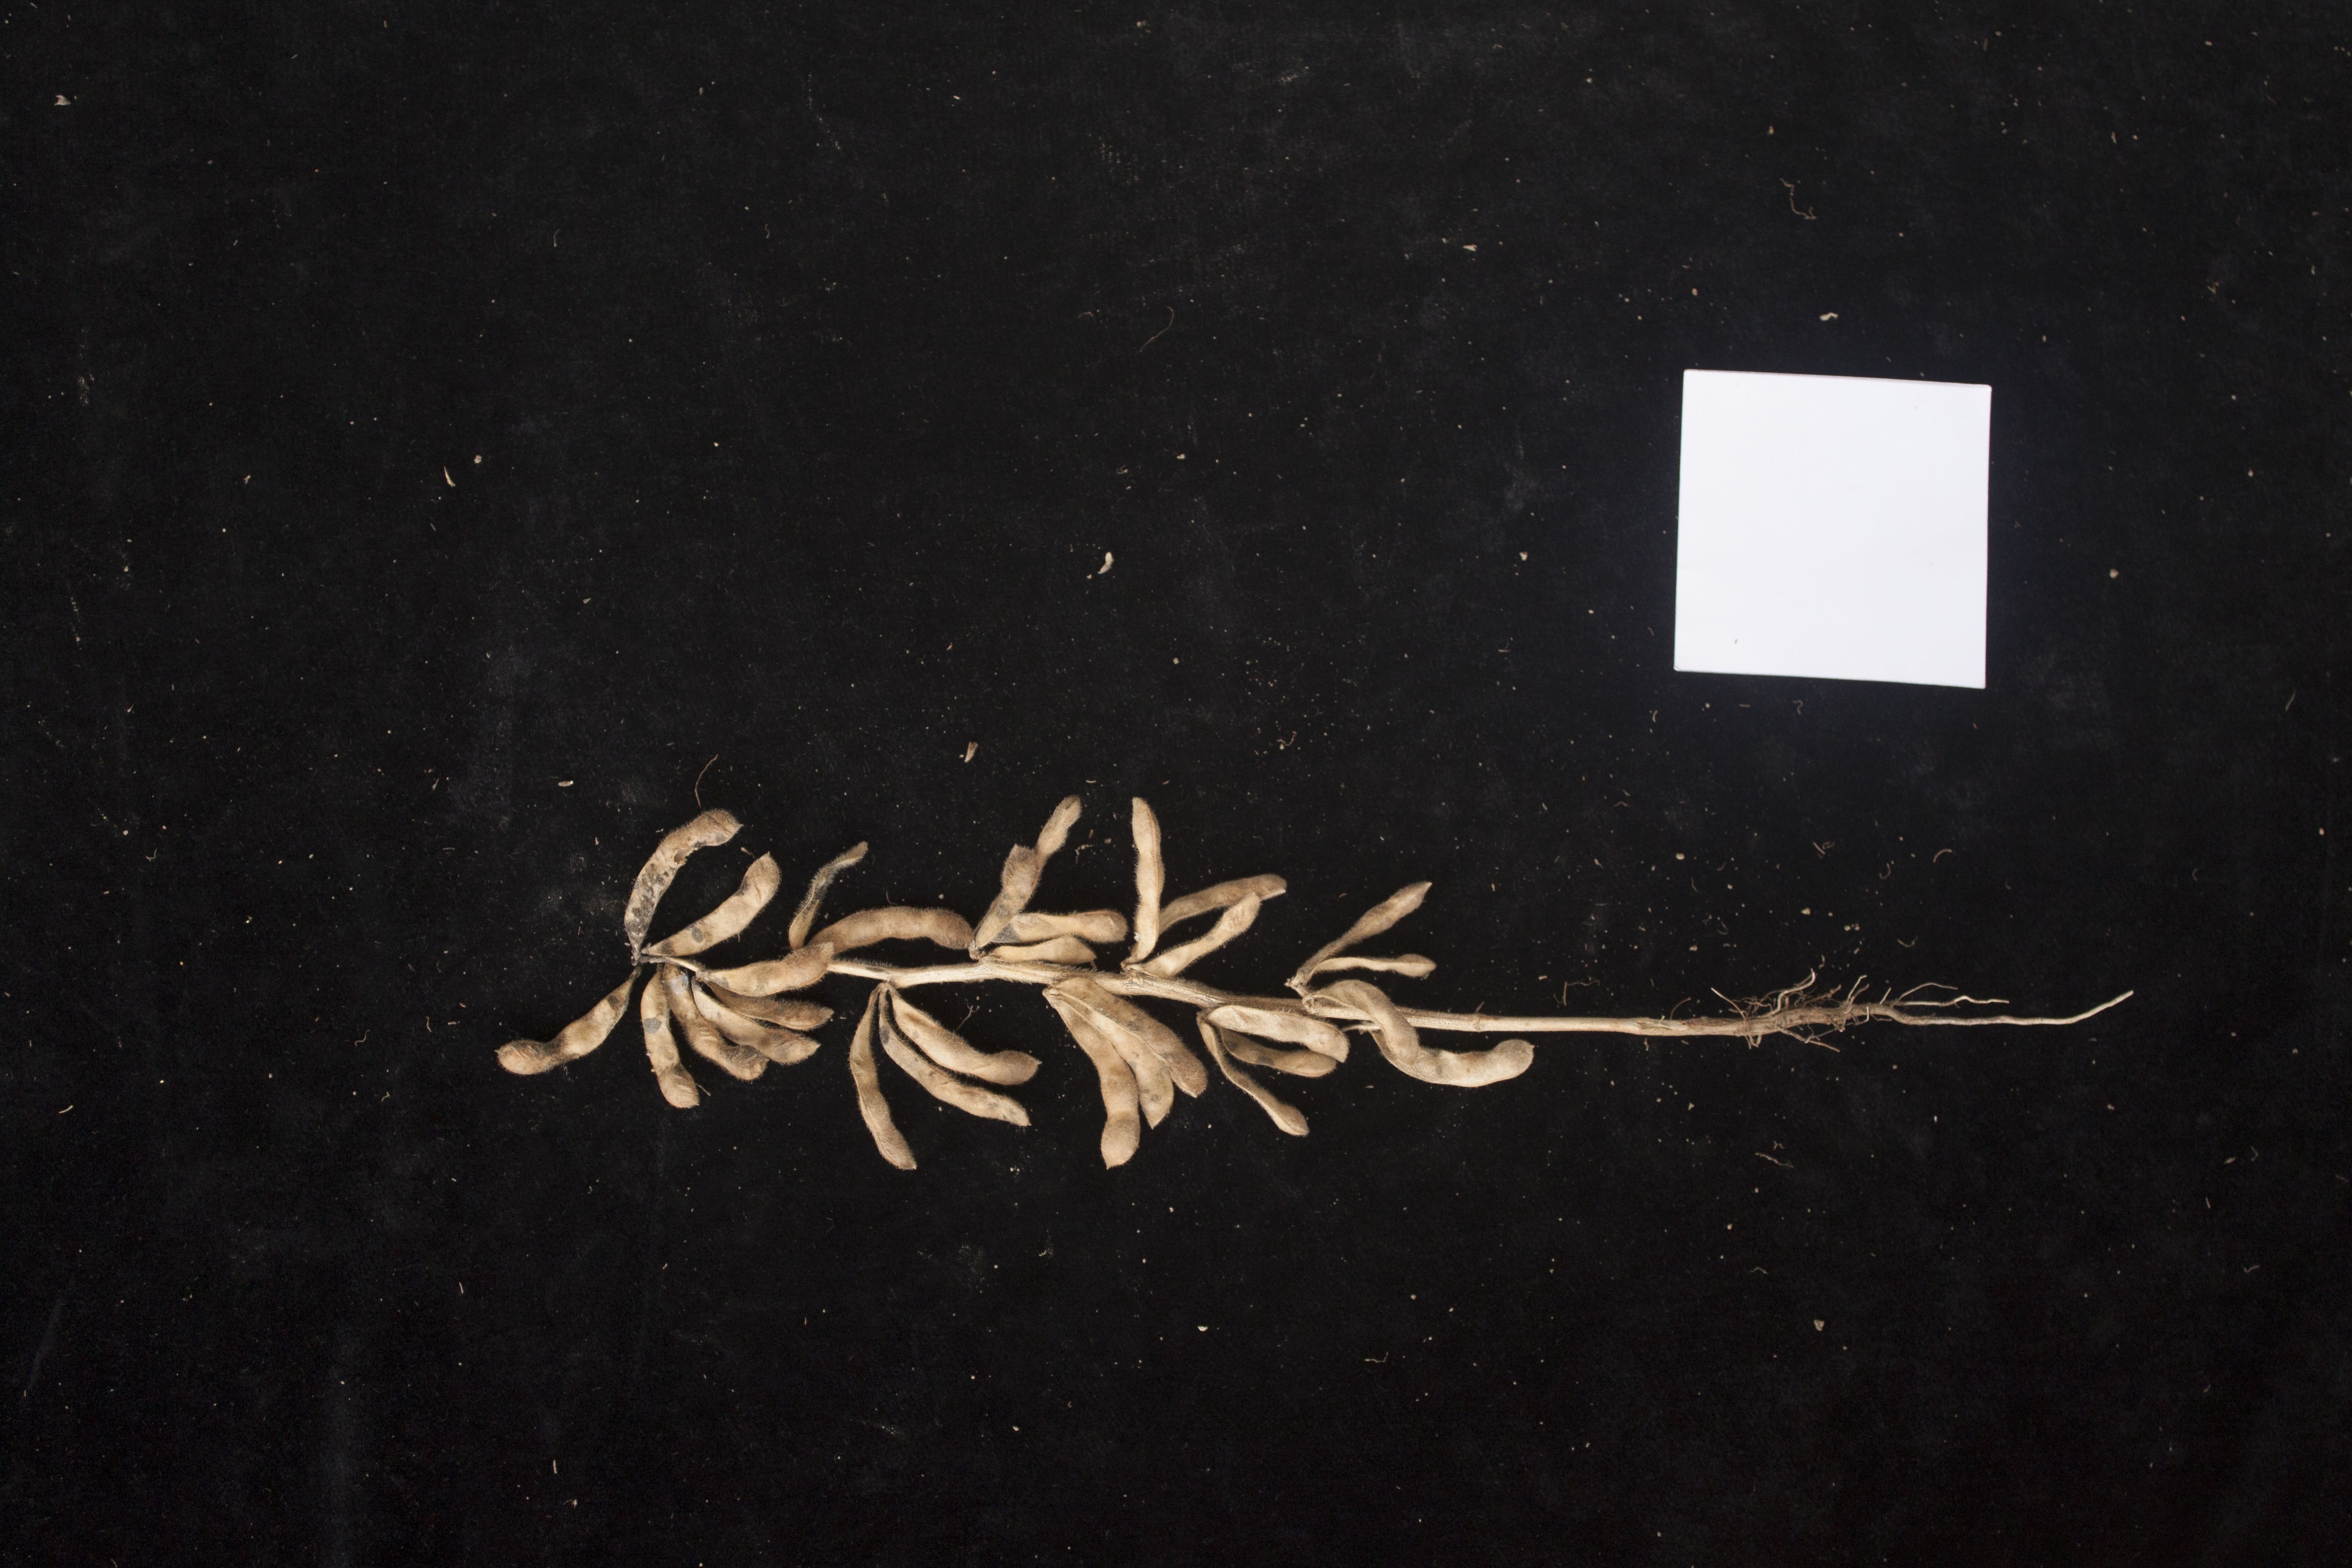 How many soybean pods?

30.